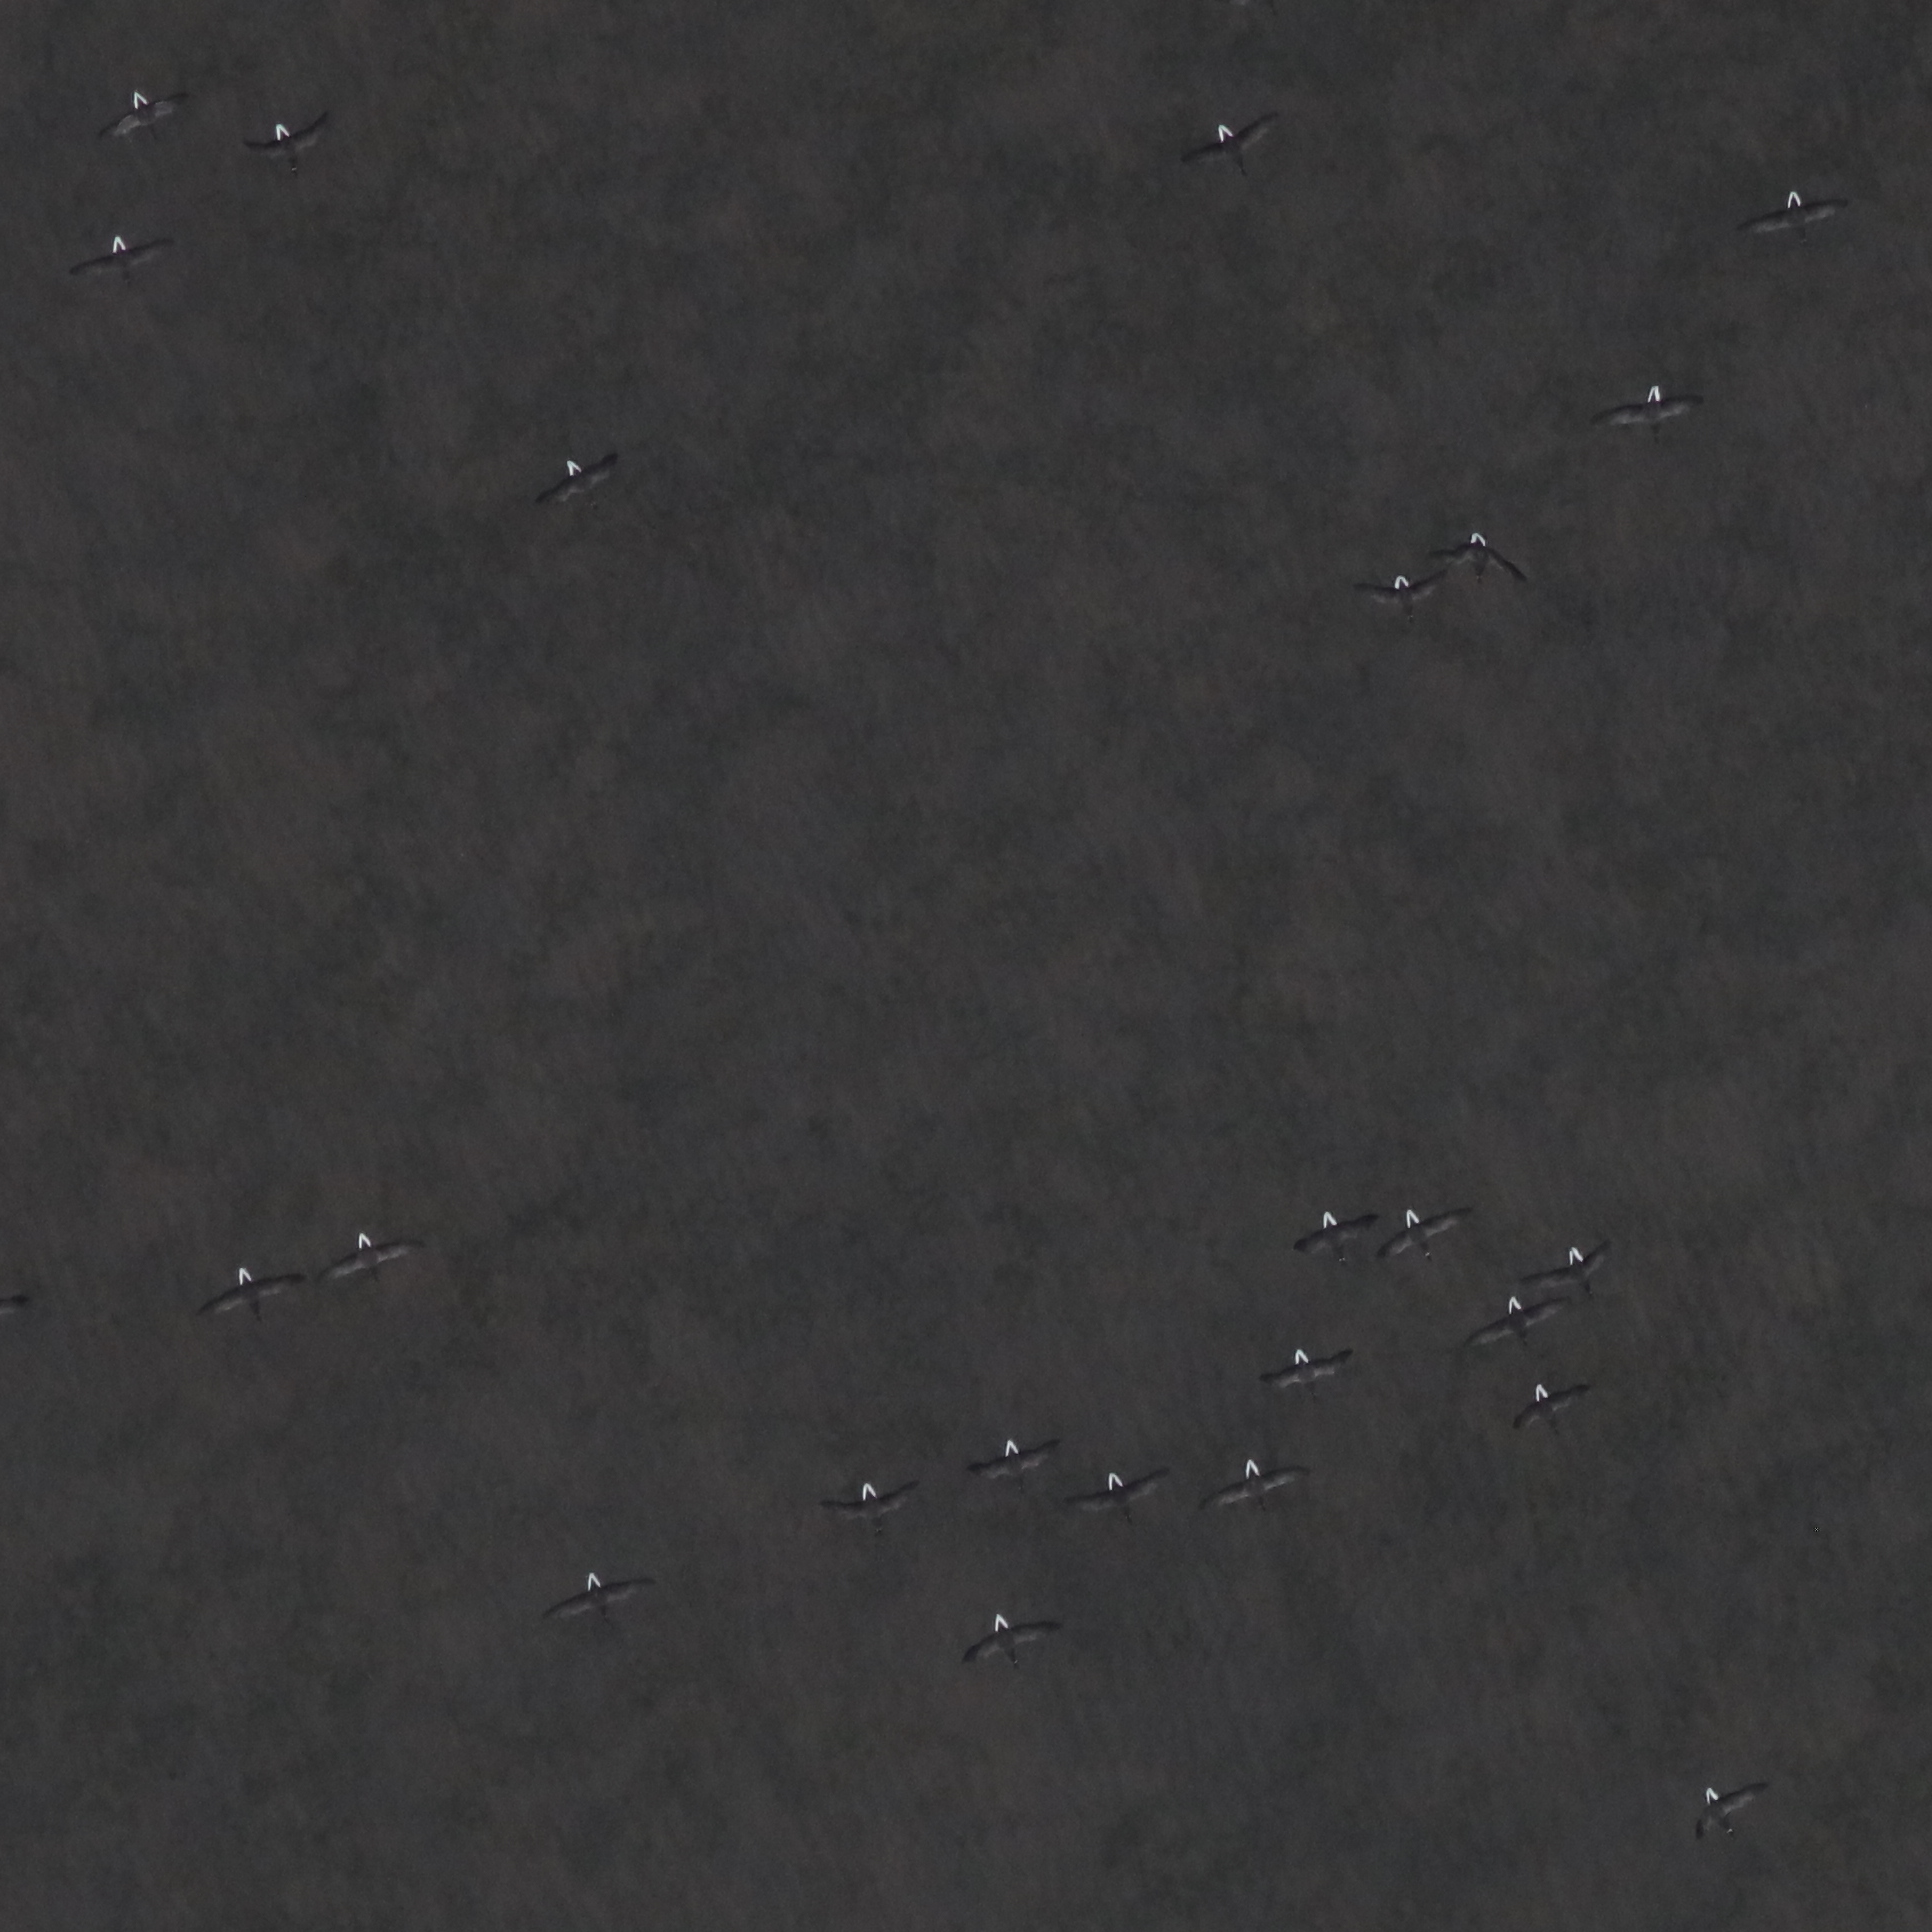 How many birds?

24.